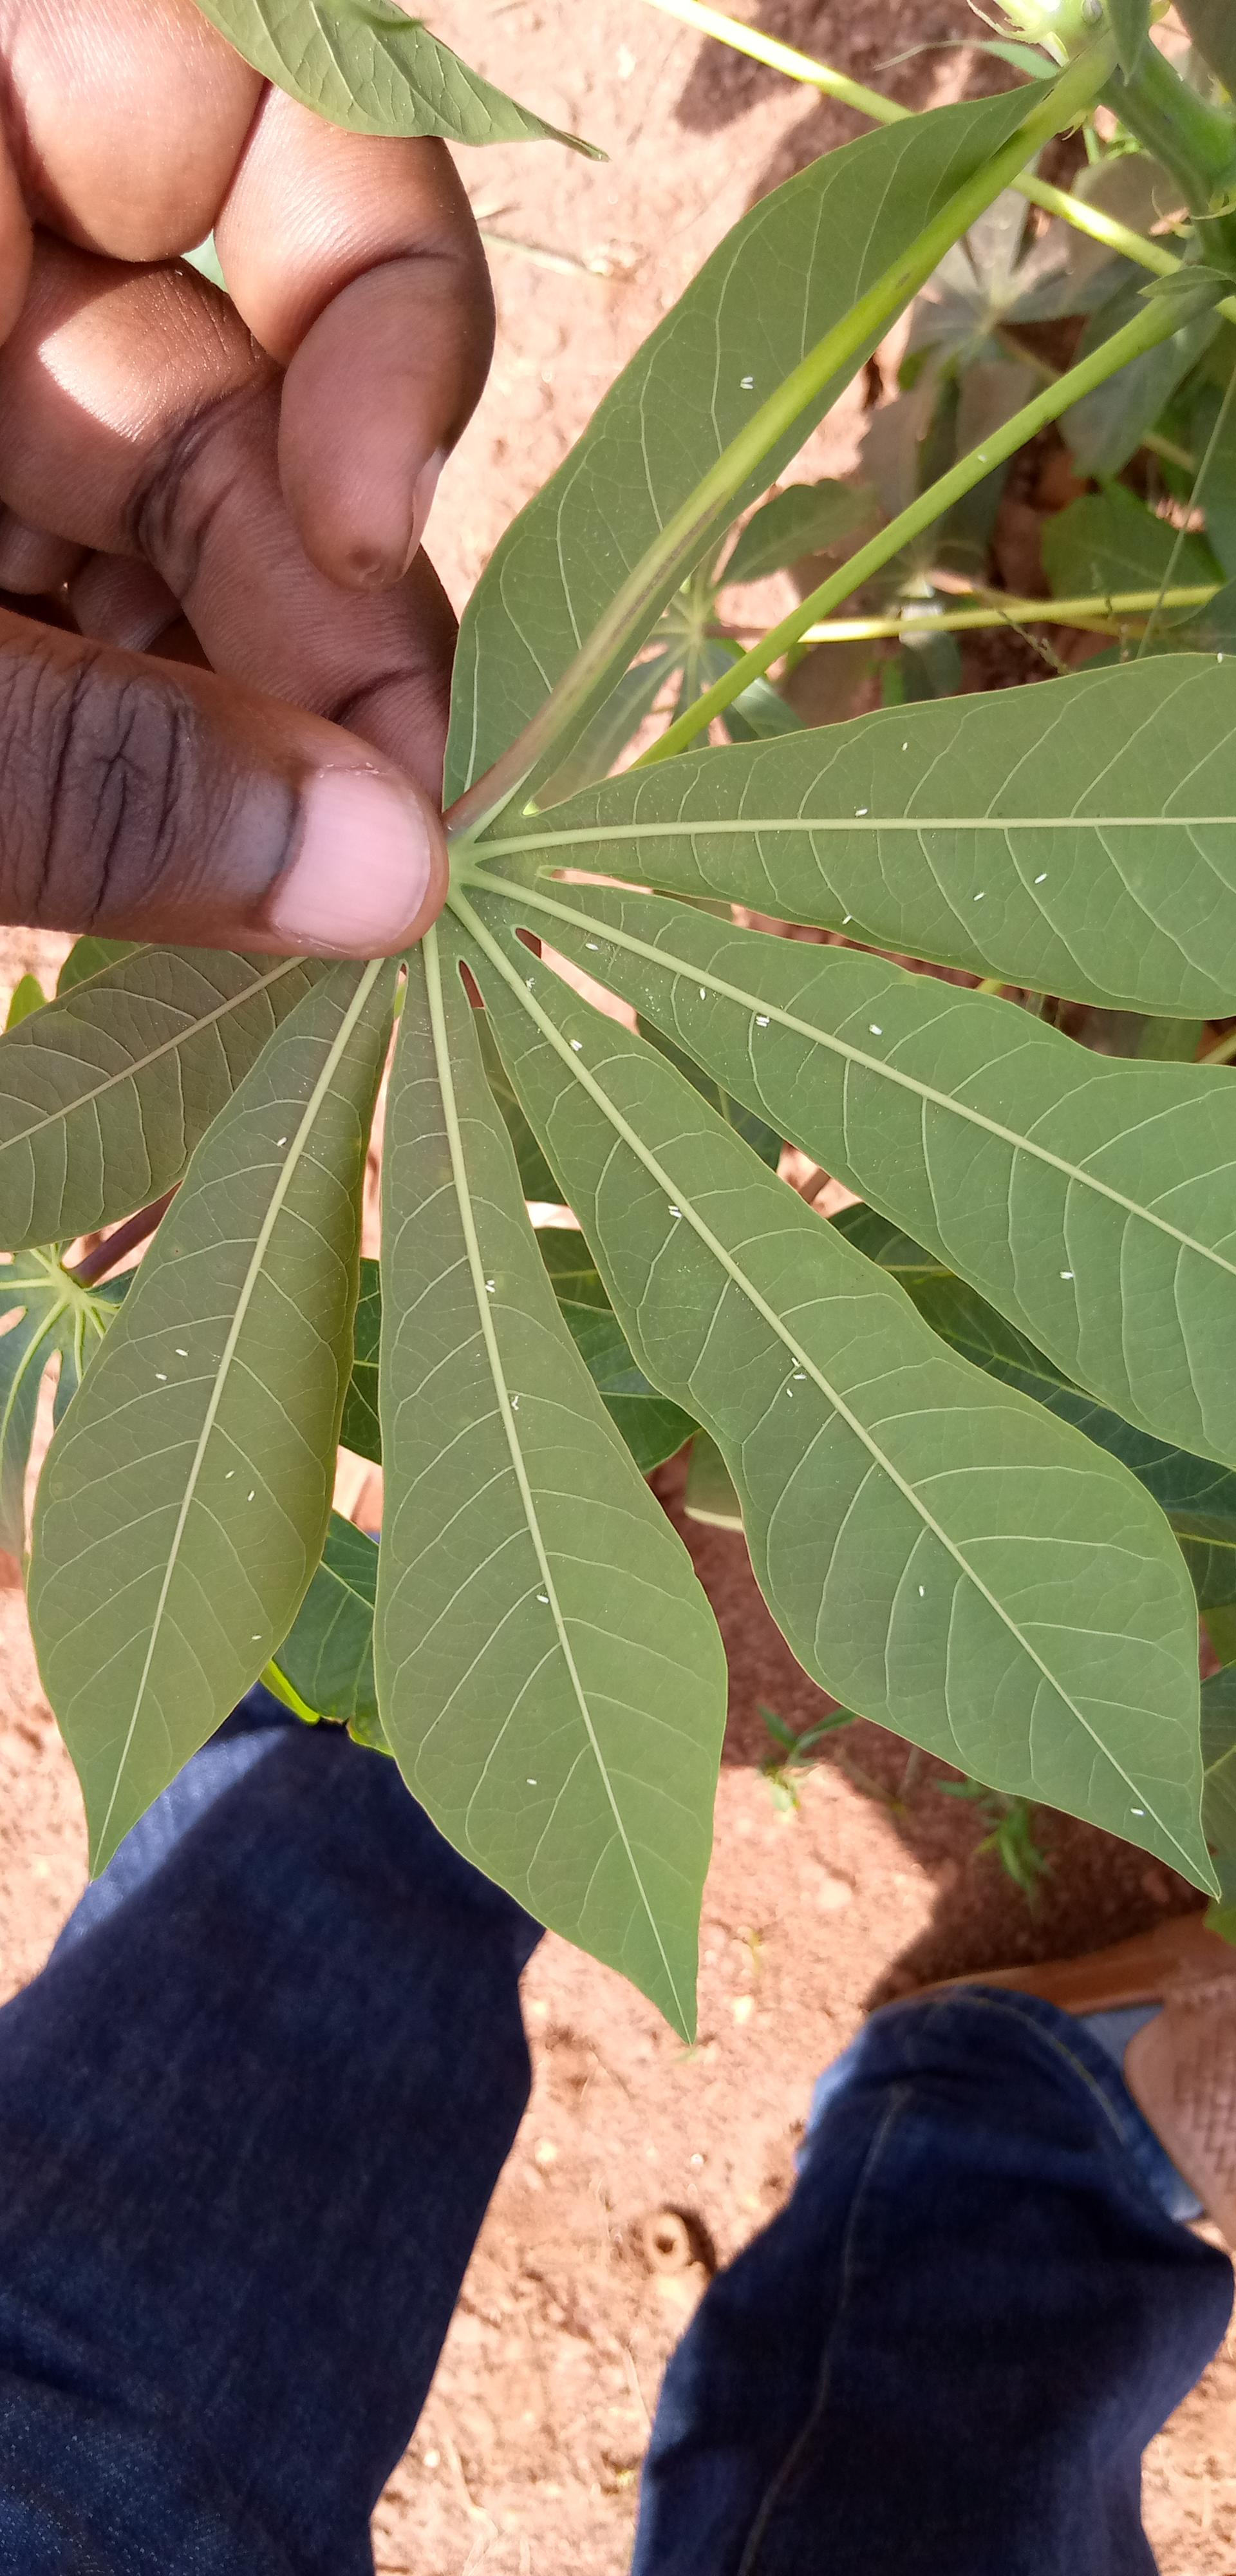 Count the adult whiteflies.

36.